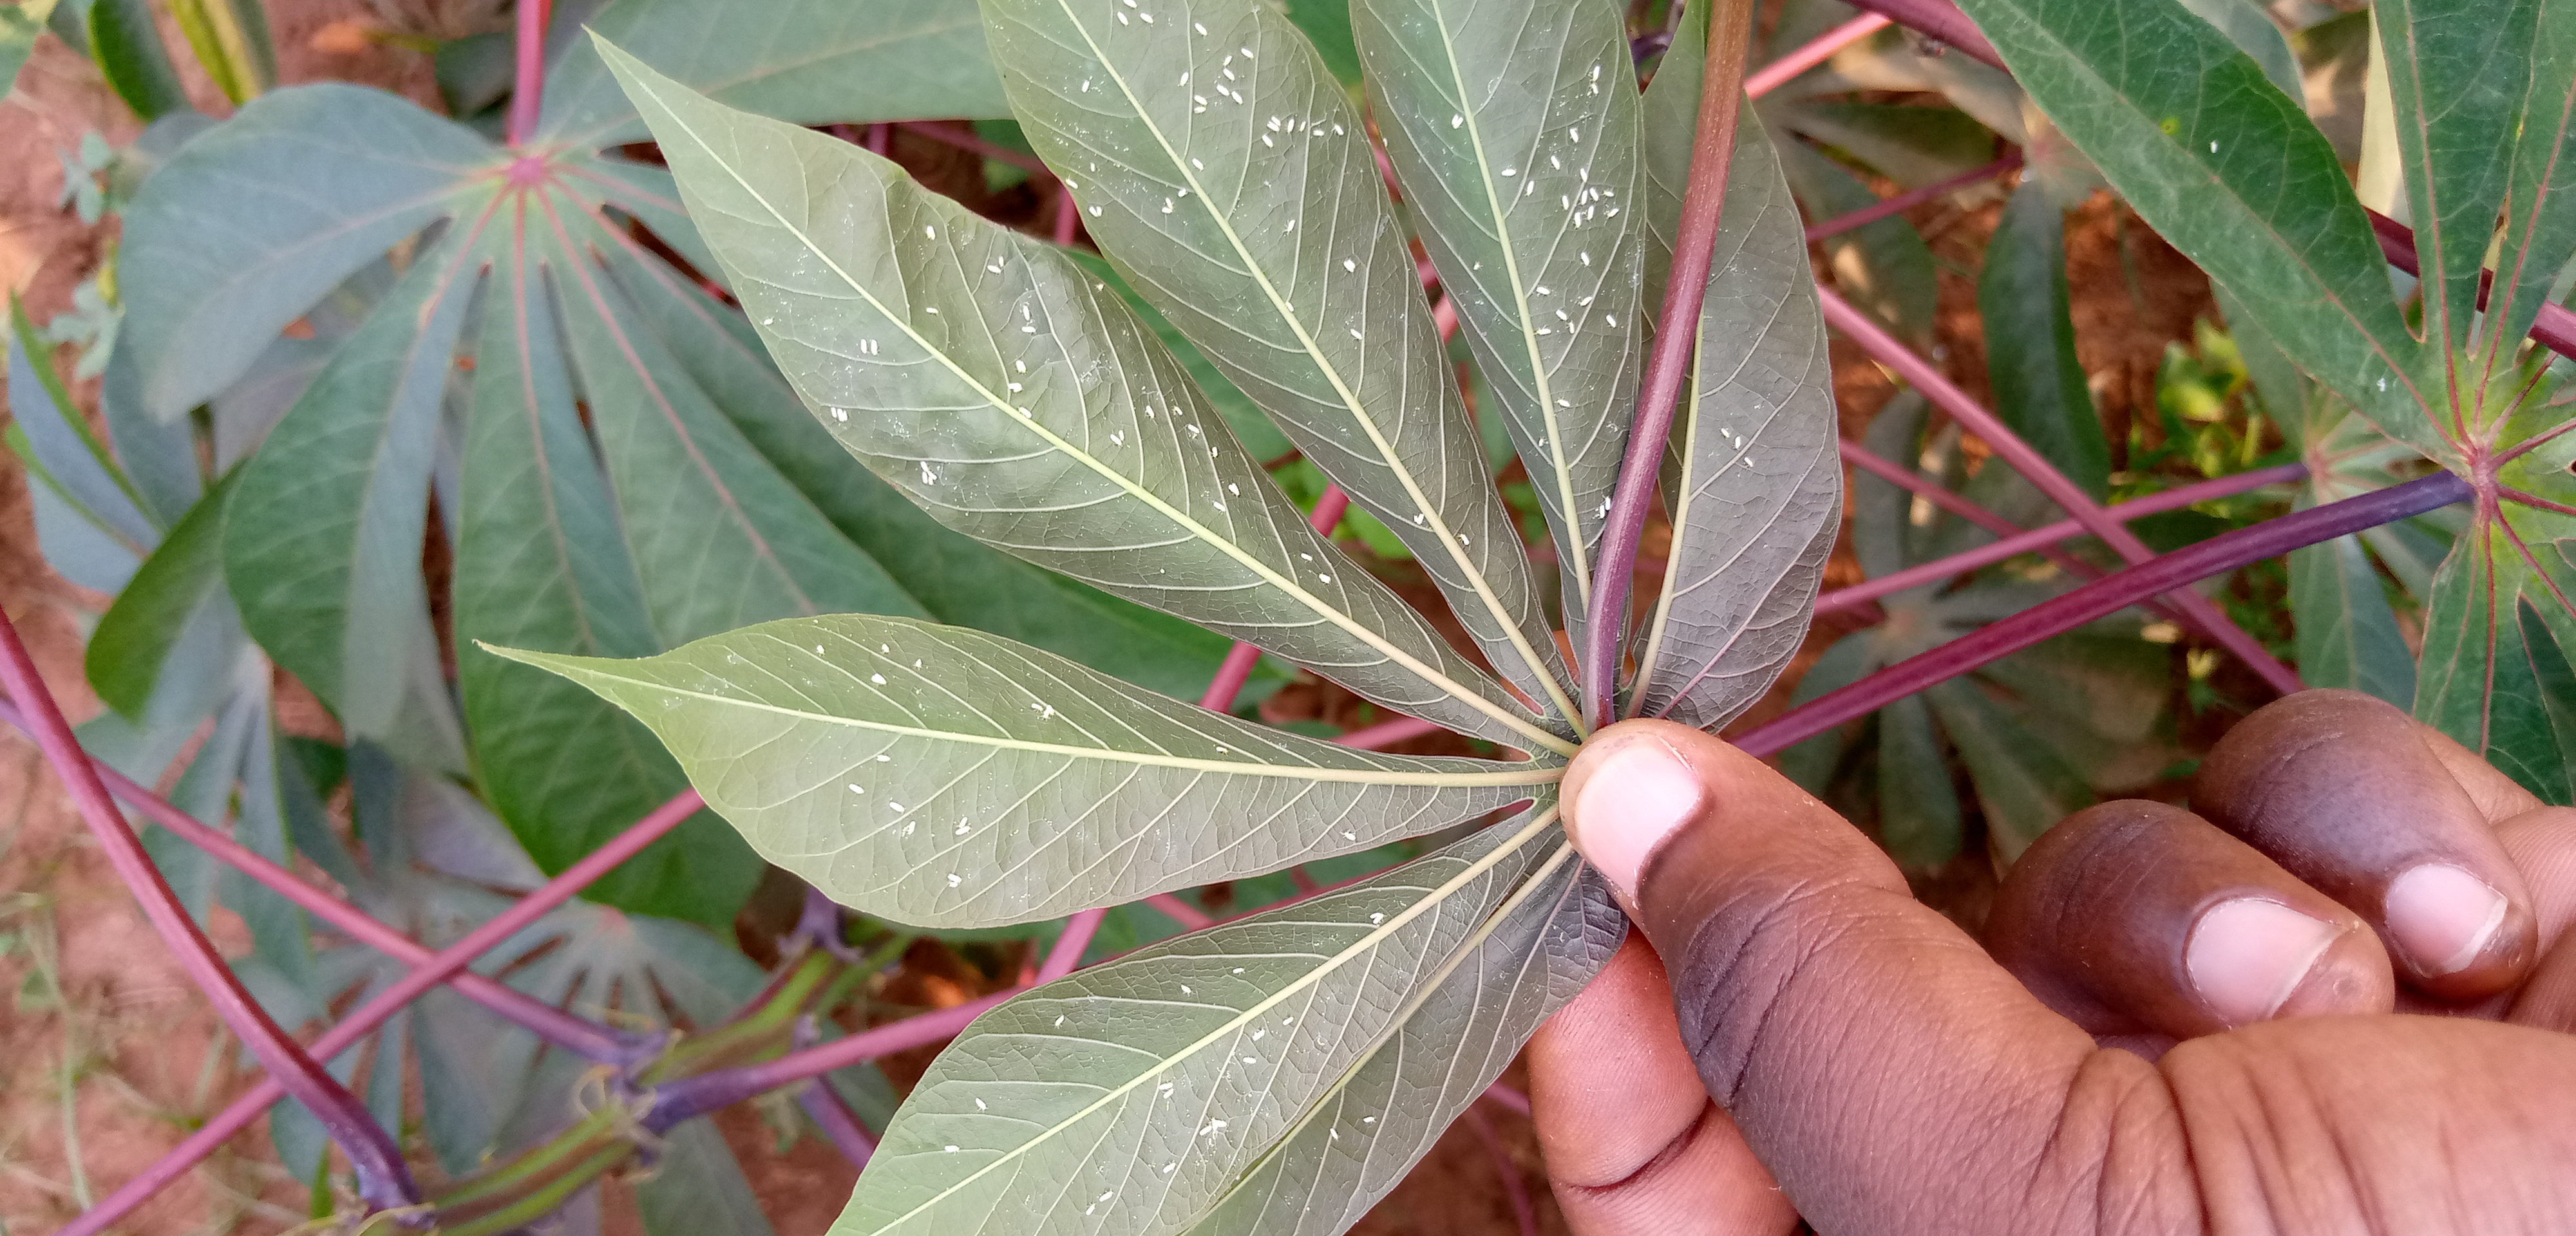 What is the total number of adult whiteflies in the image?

134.